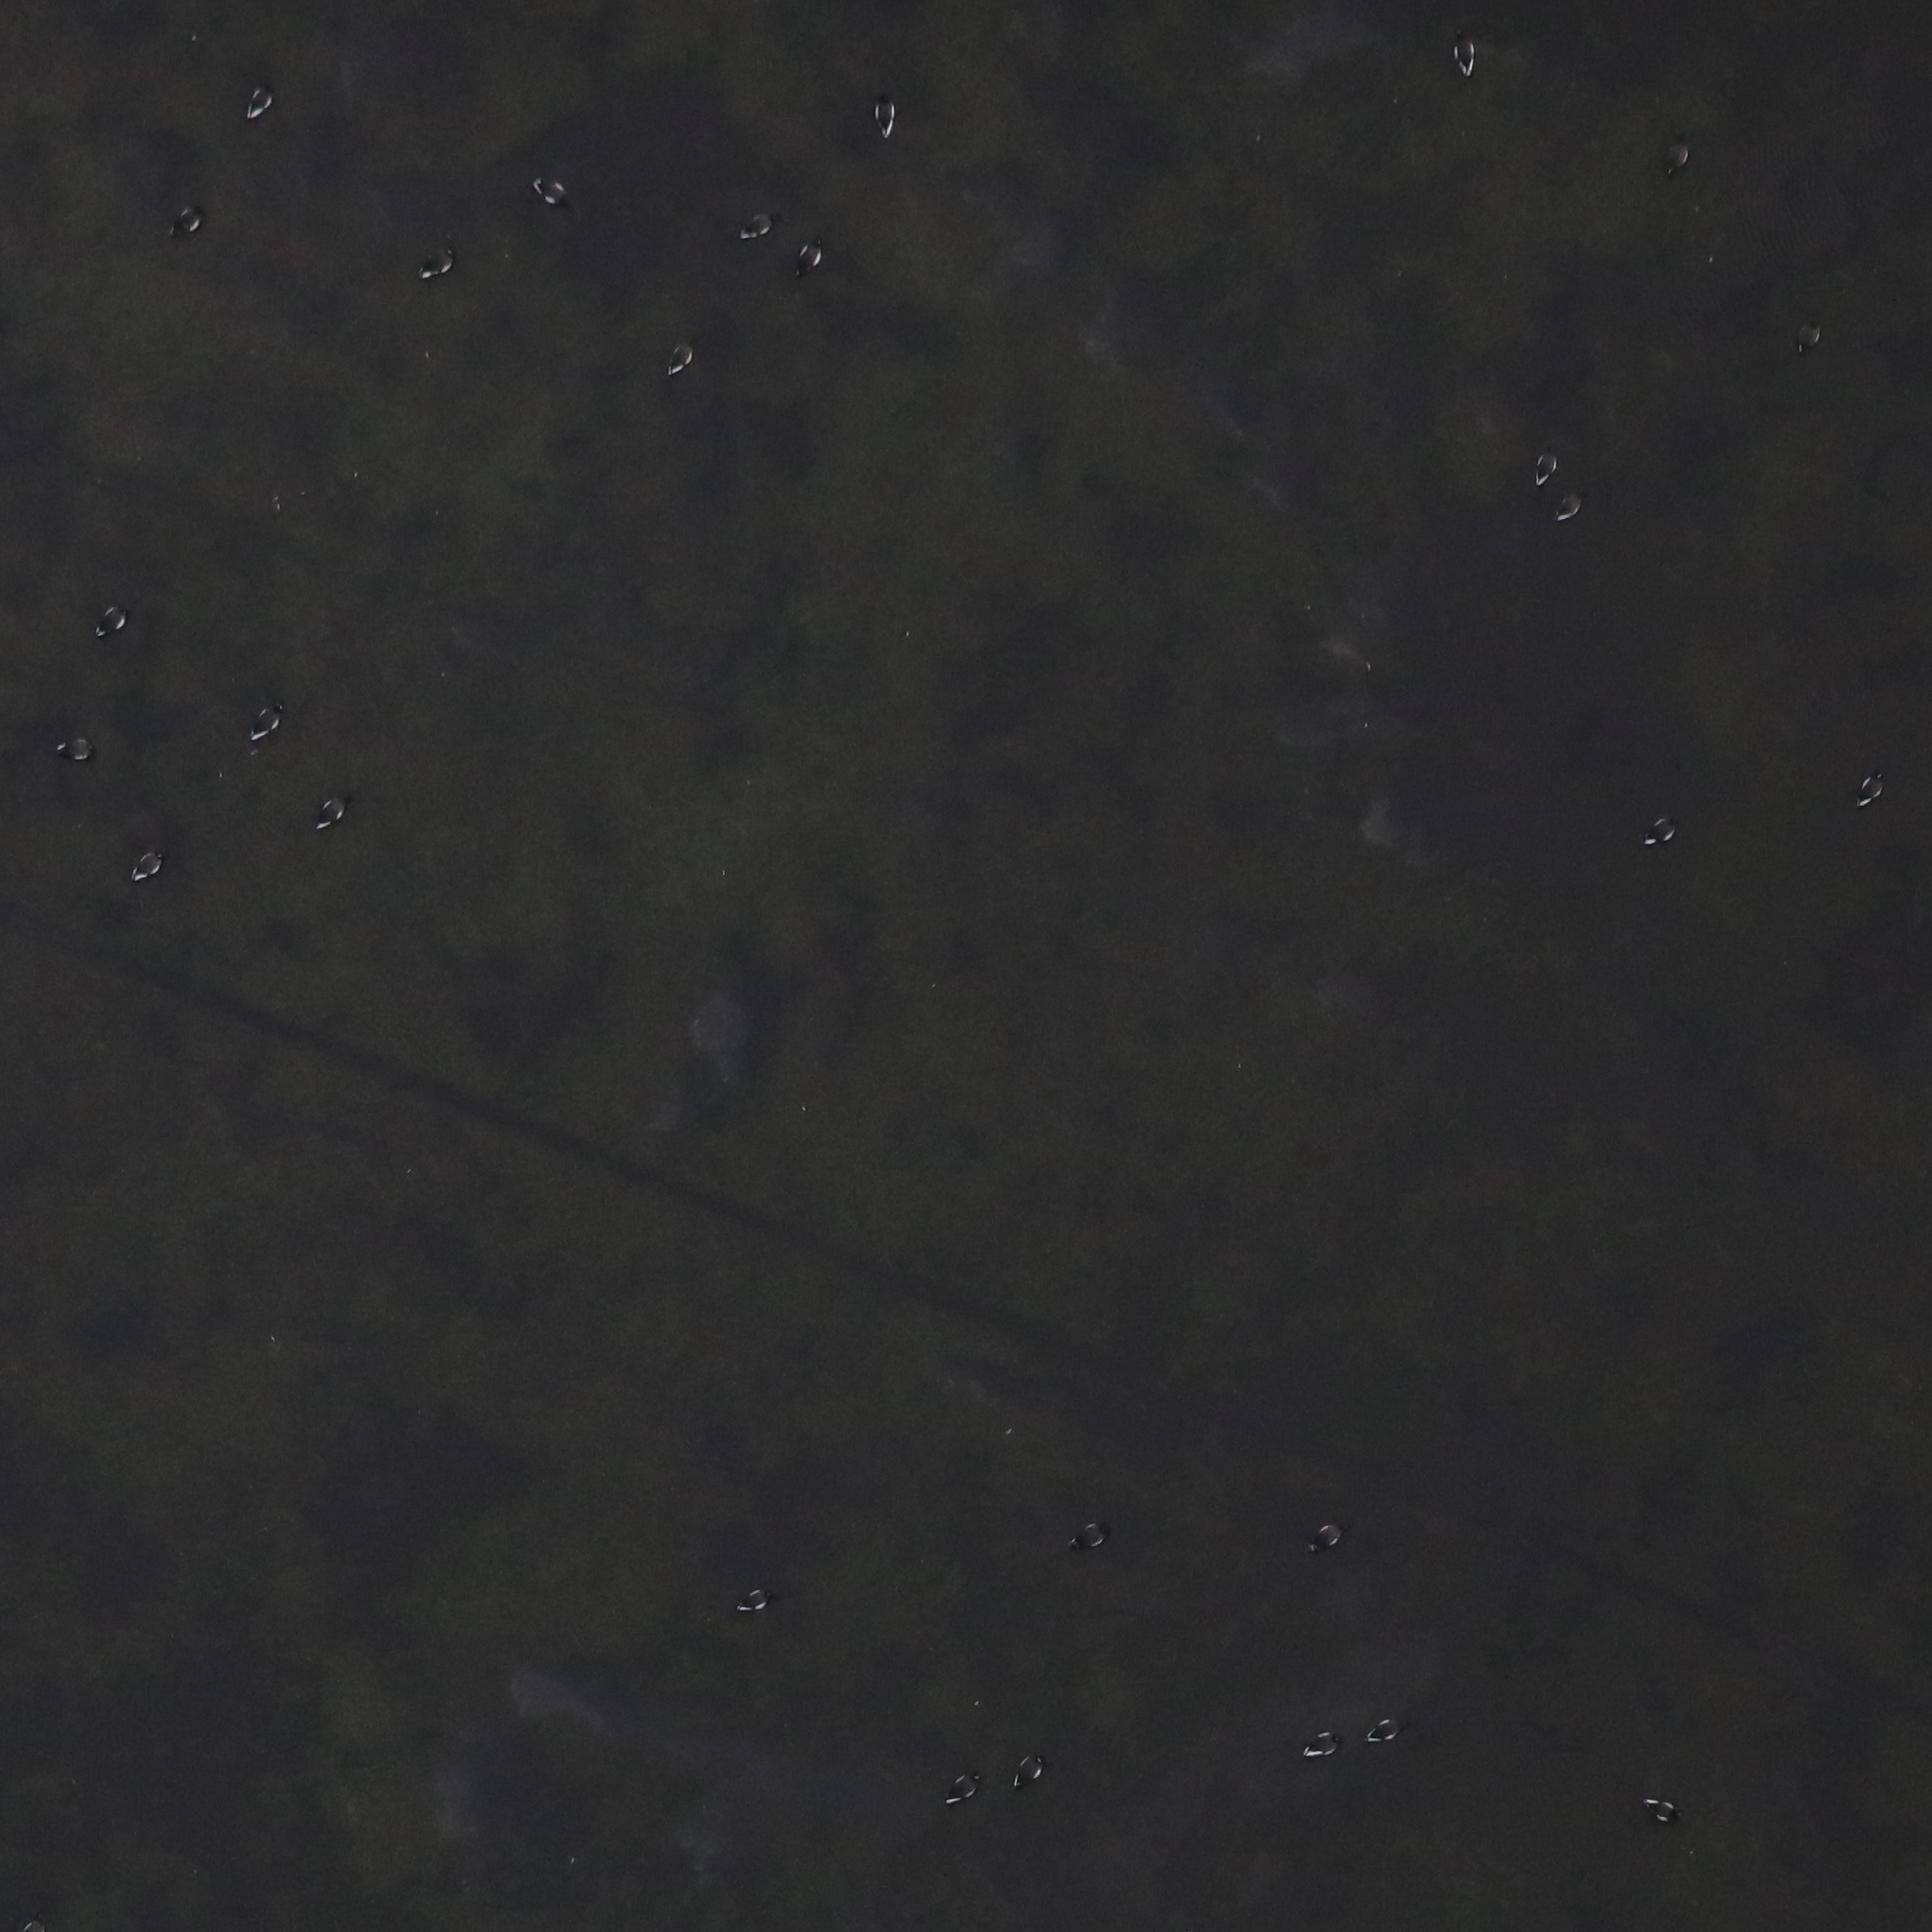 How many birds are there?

28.